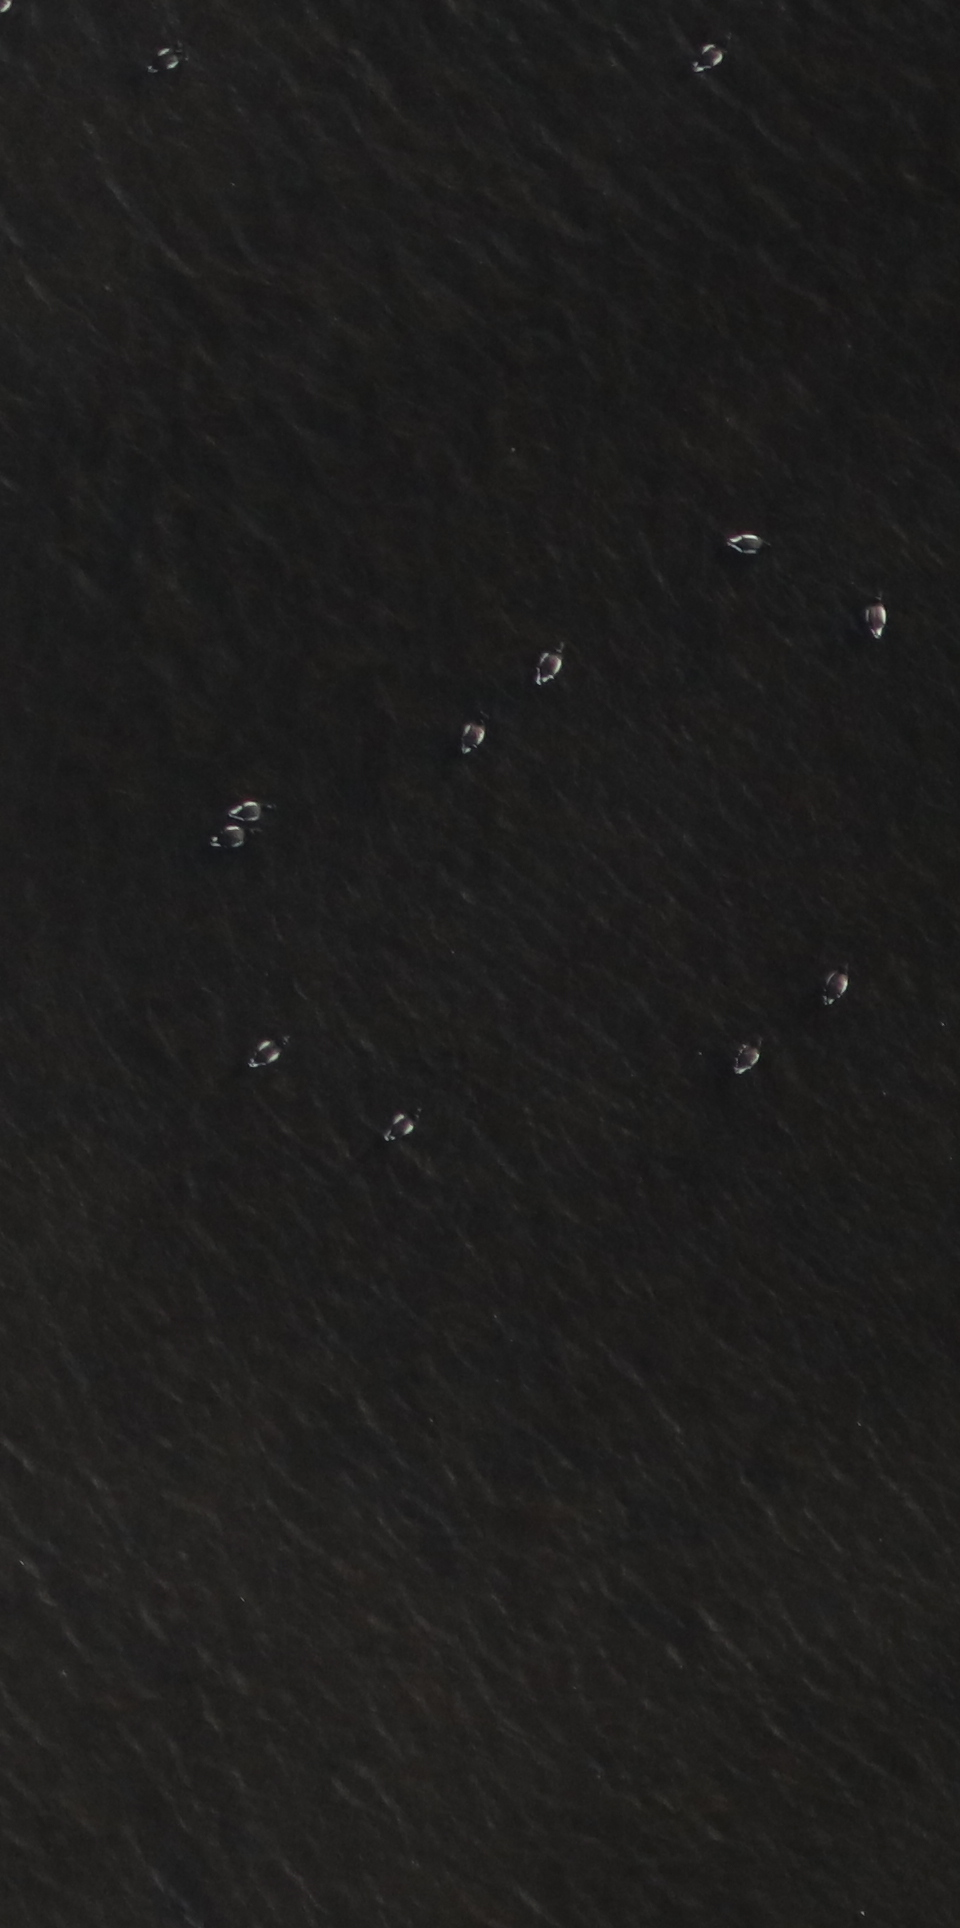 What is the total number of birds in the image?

12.